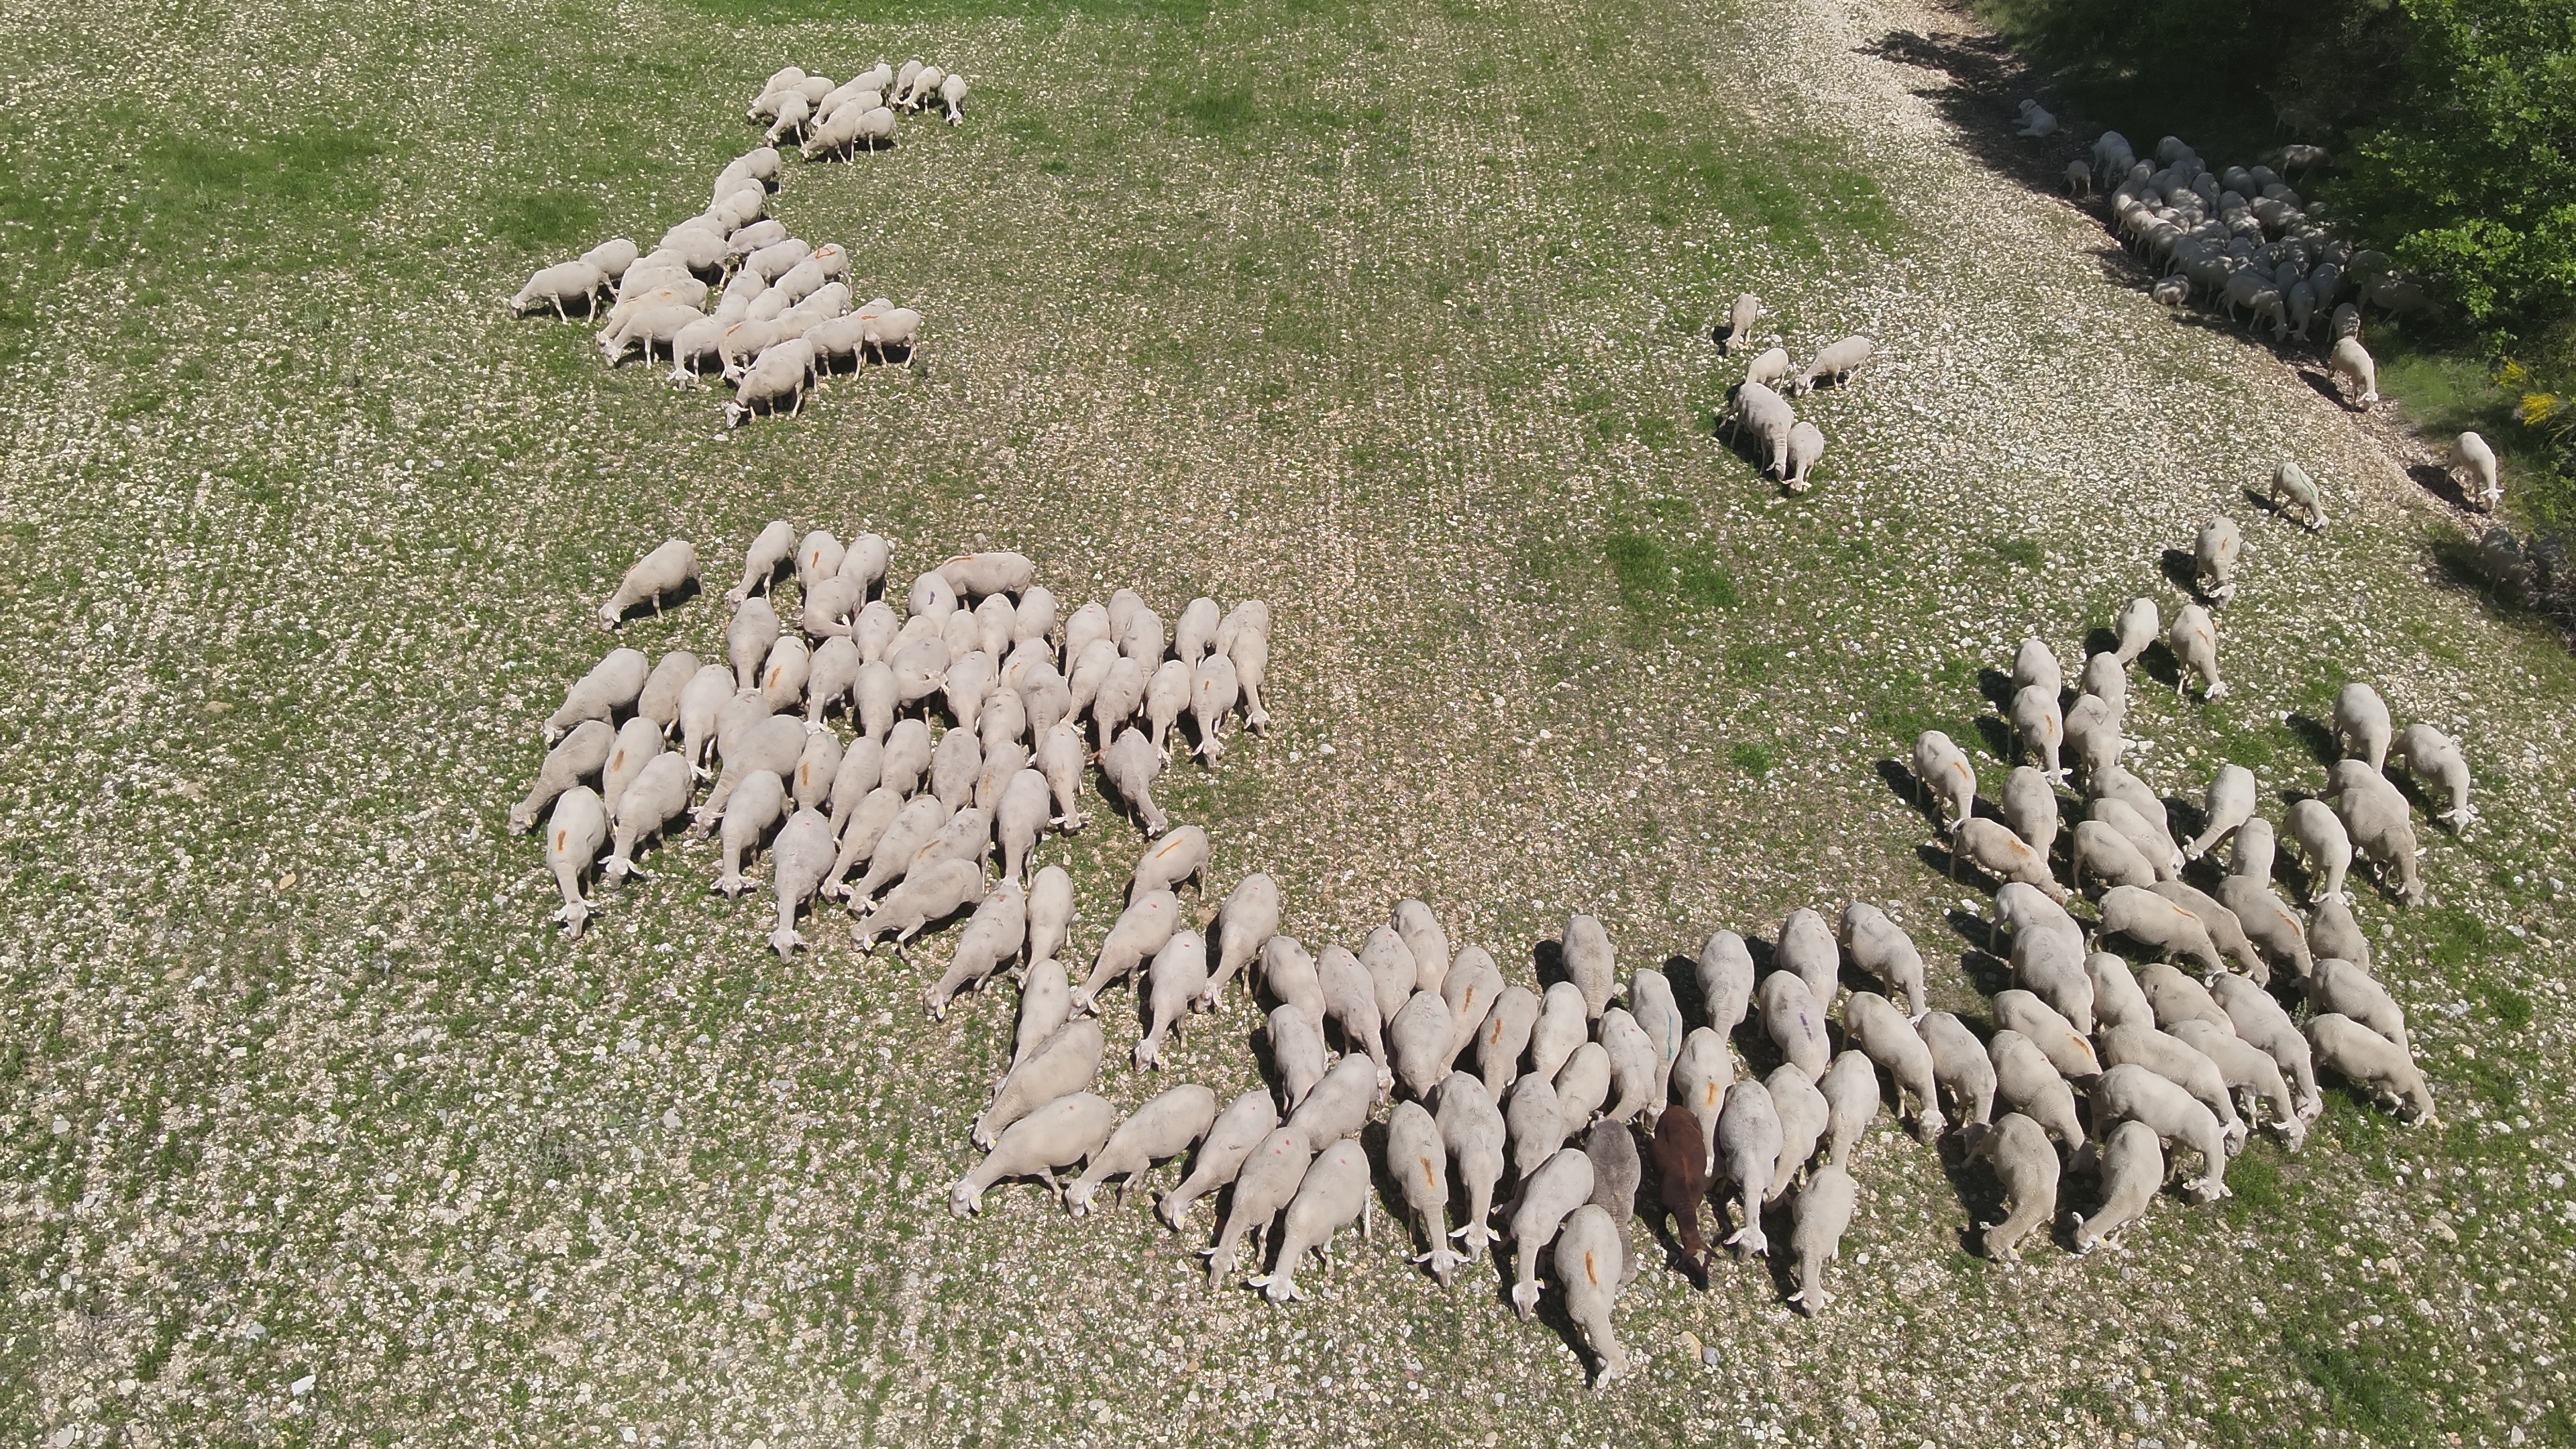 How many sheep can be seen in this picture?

219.